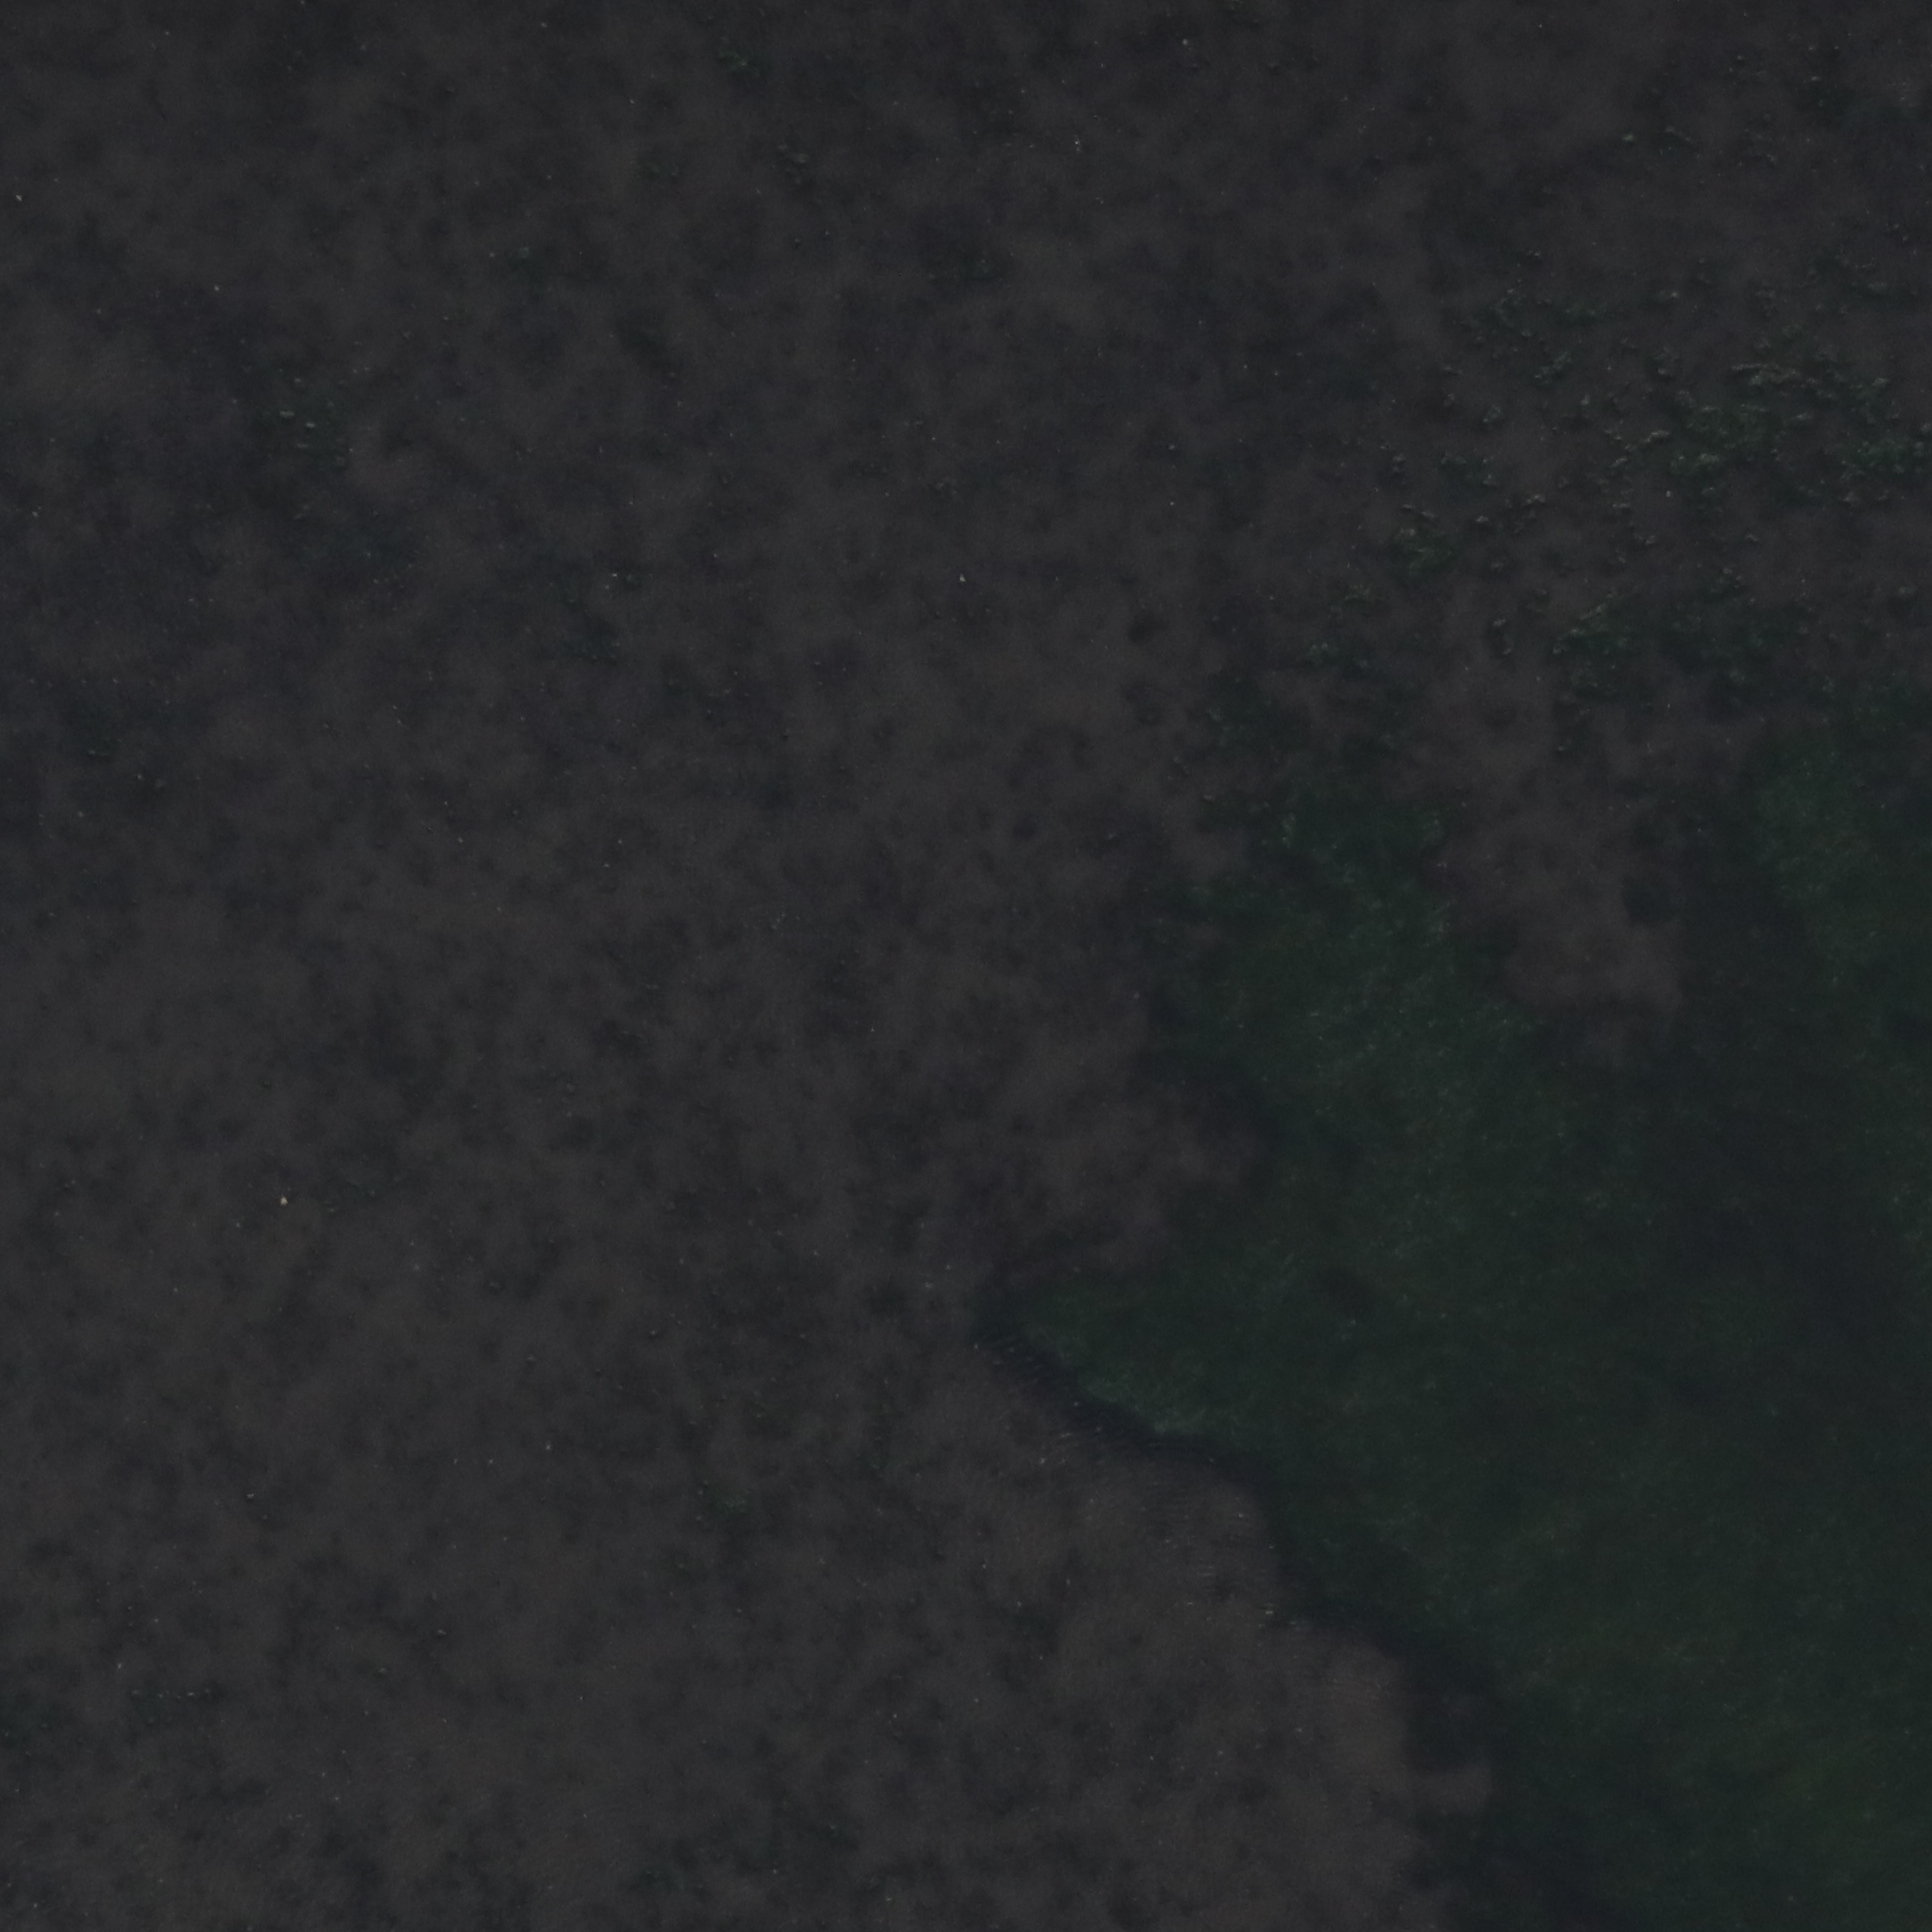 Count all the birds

0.